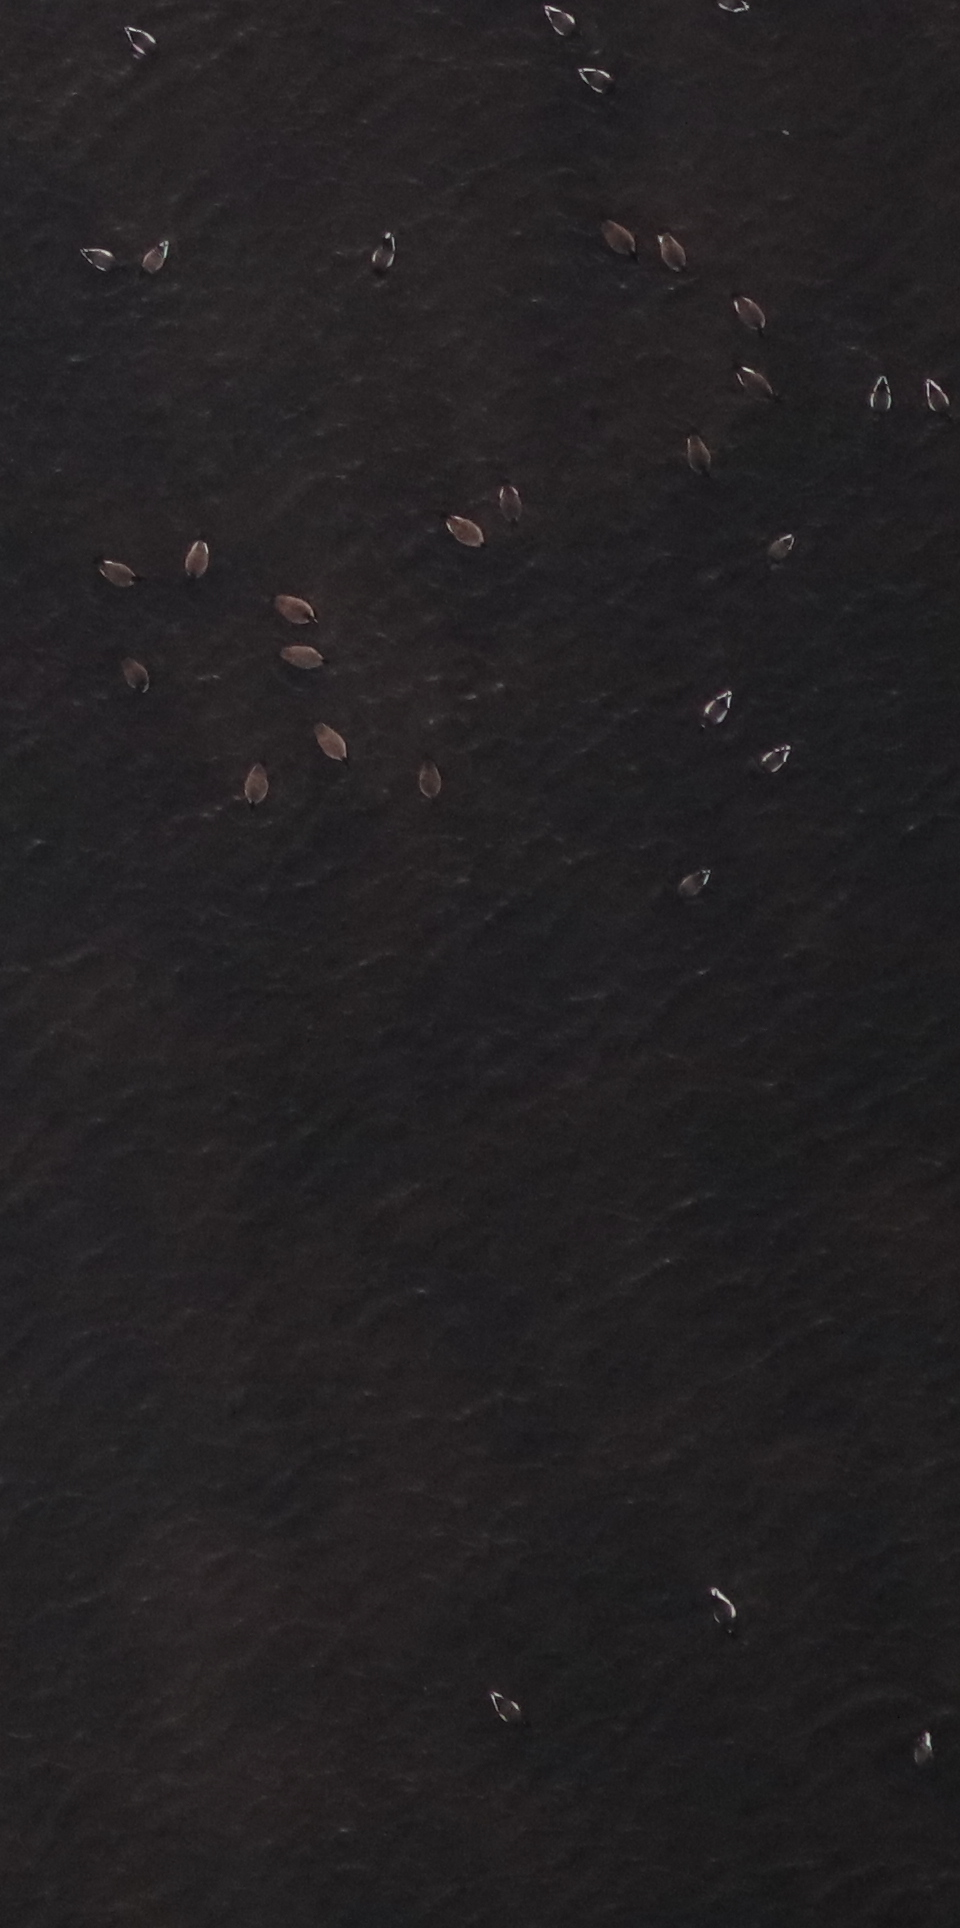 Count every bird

31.